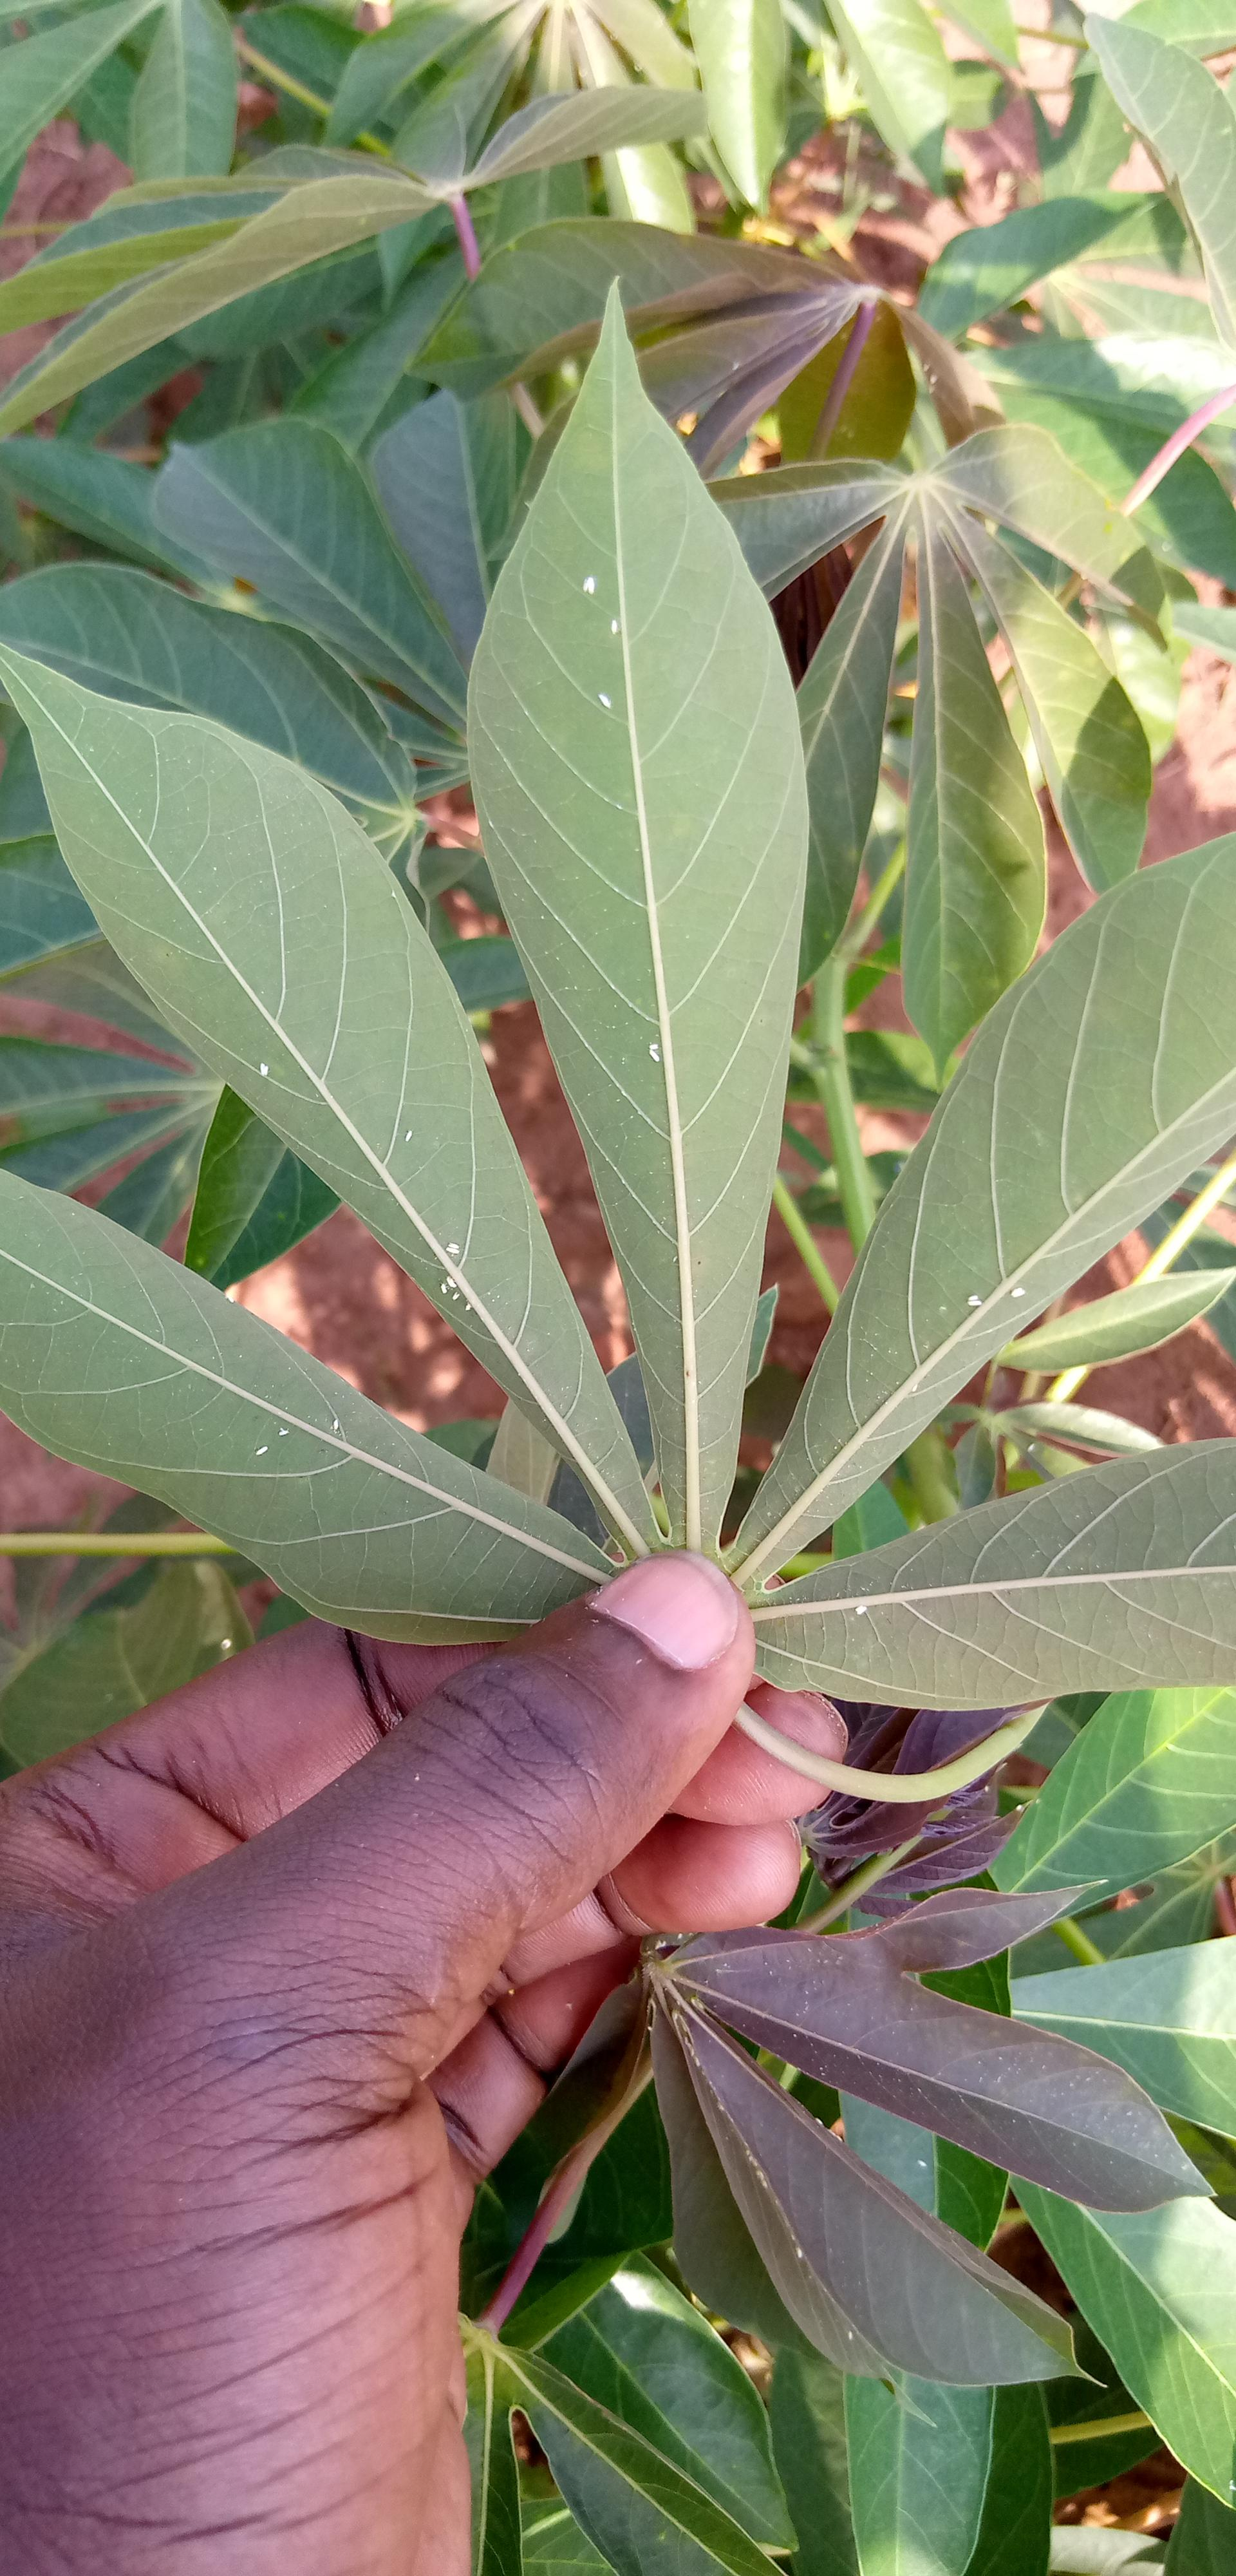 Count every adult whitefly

26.